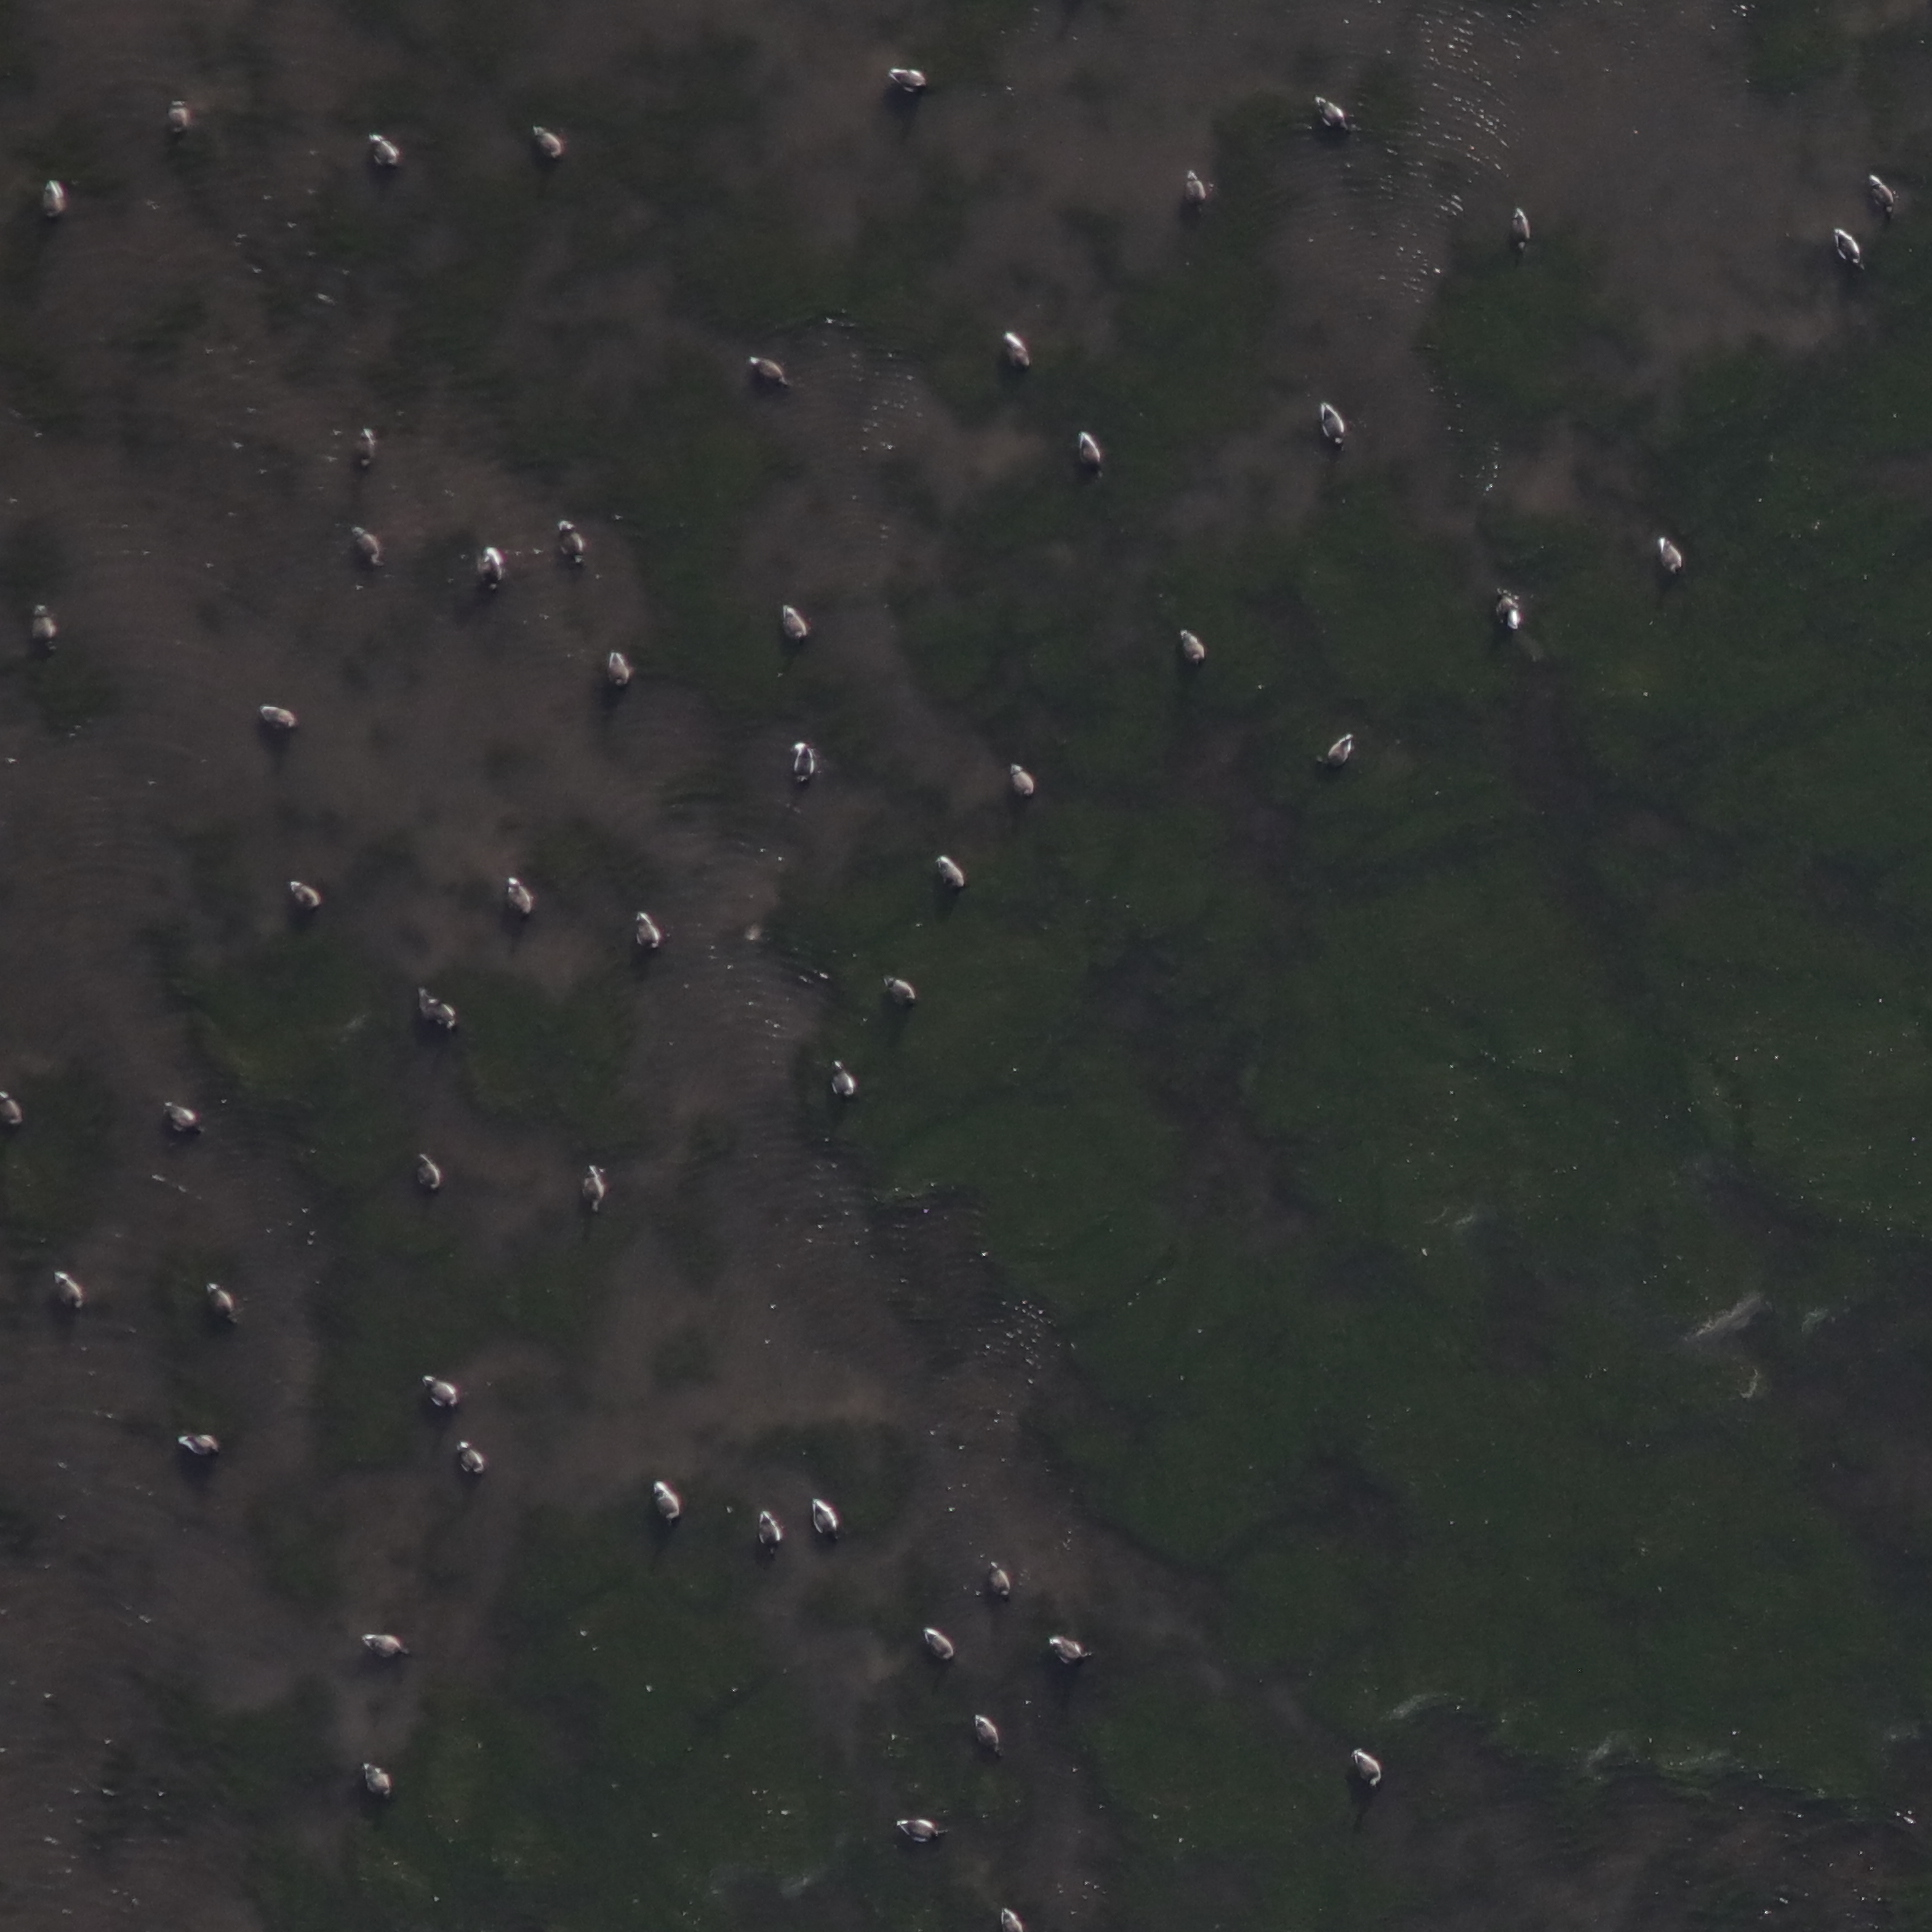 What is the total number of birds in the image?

56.